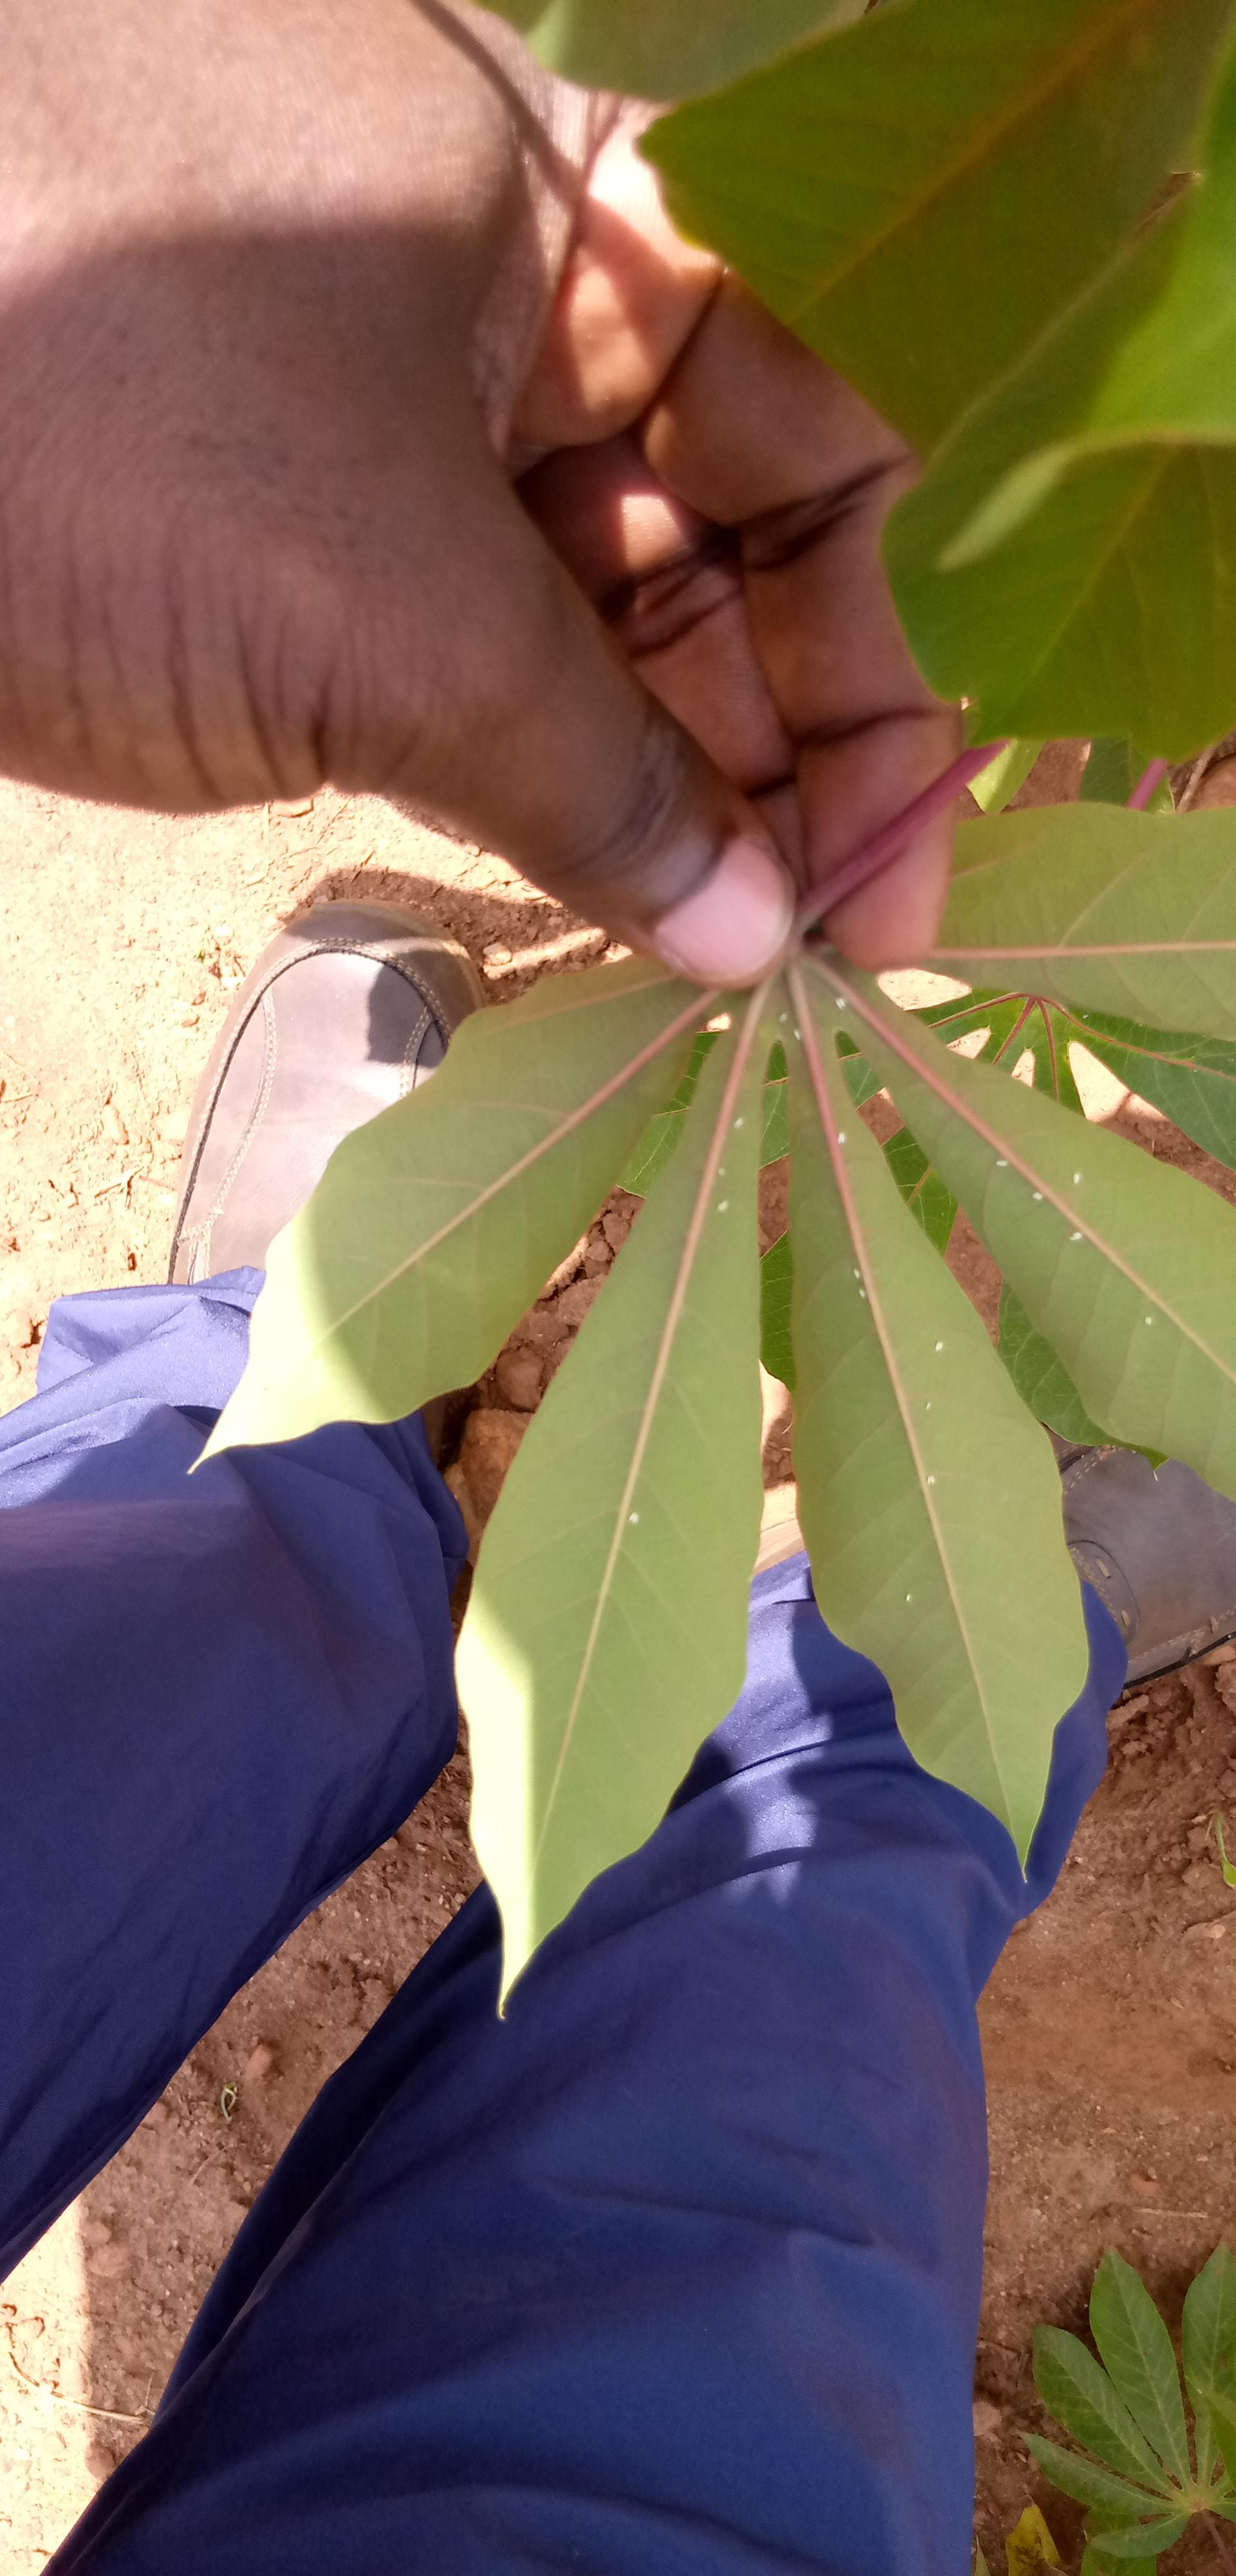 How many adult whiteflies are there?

22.